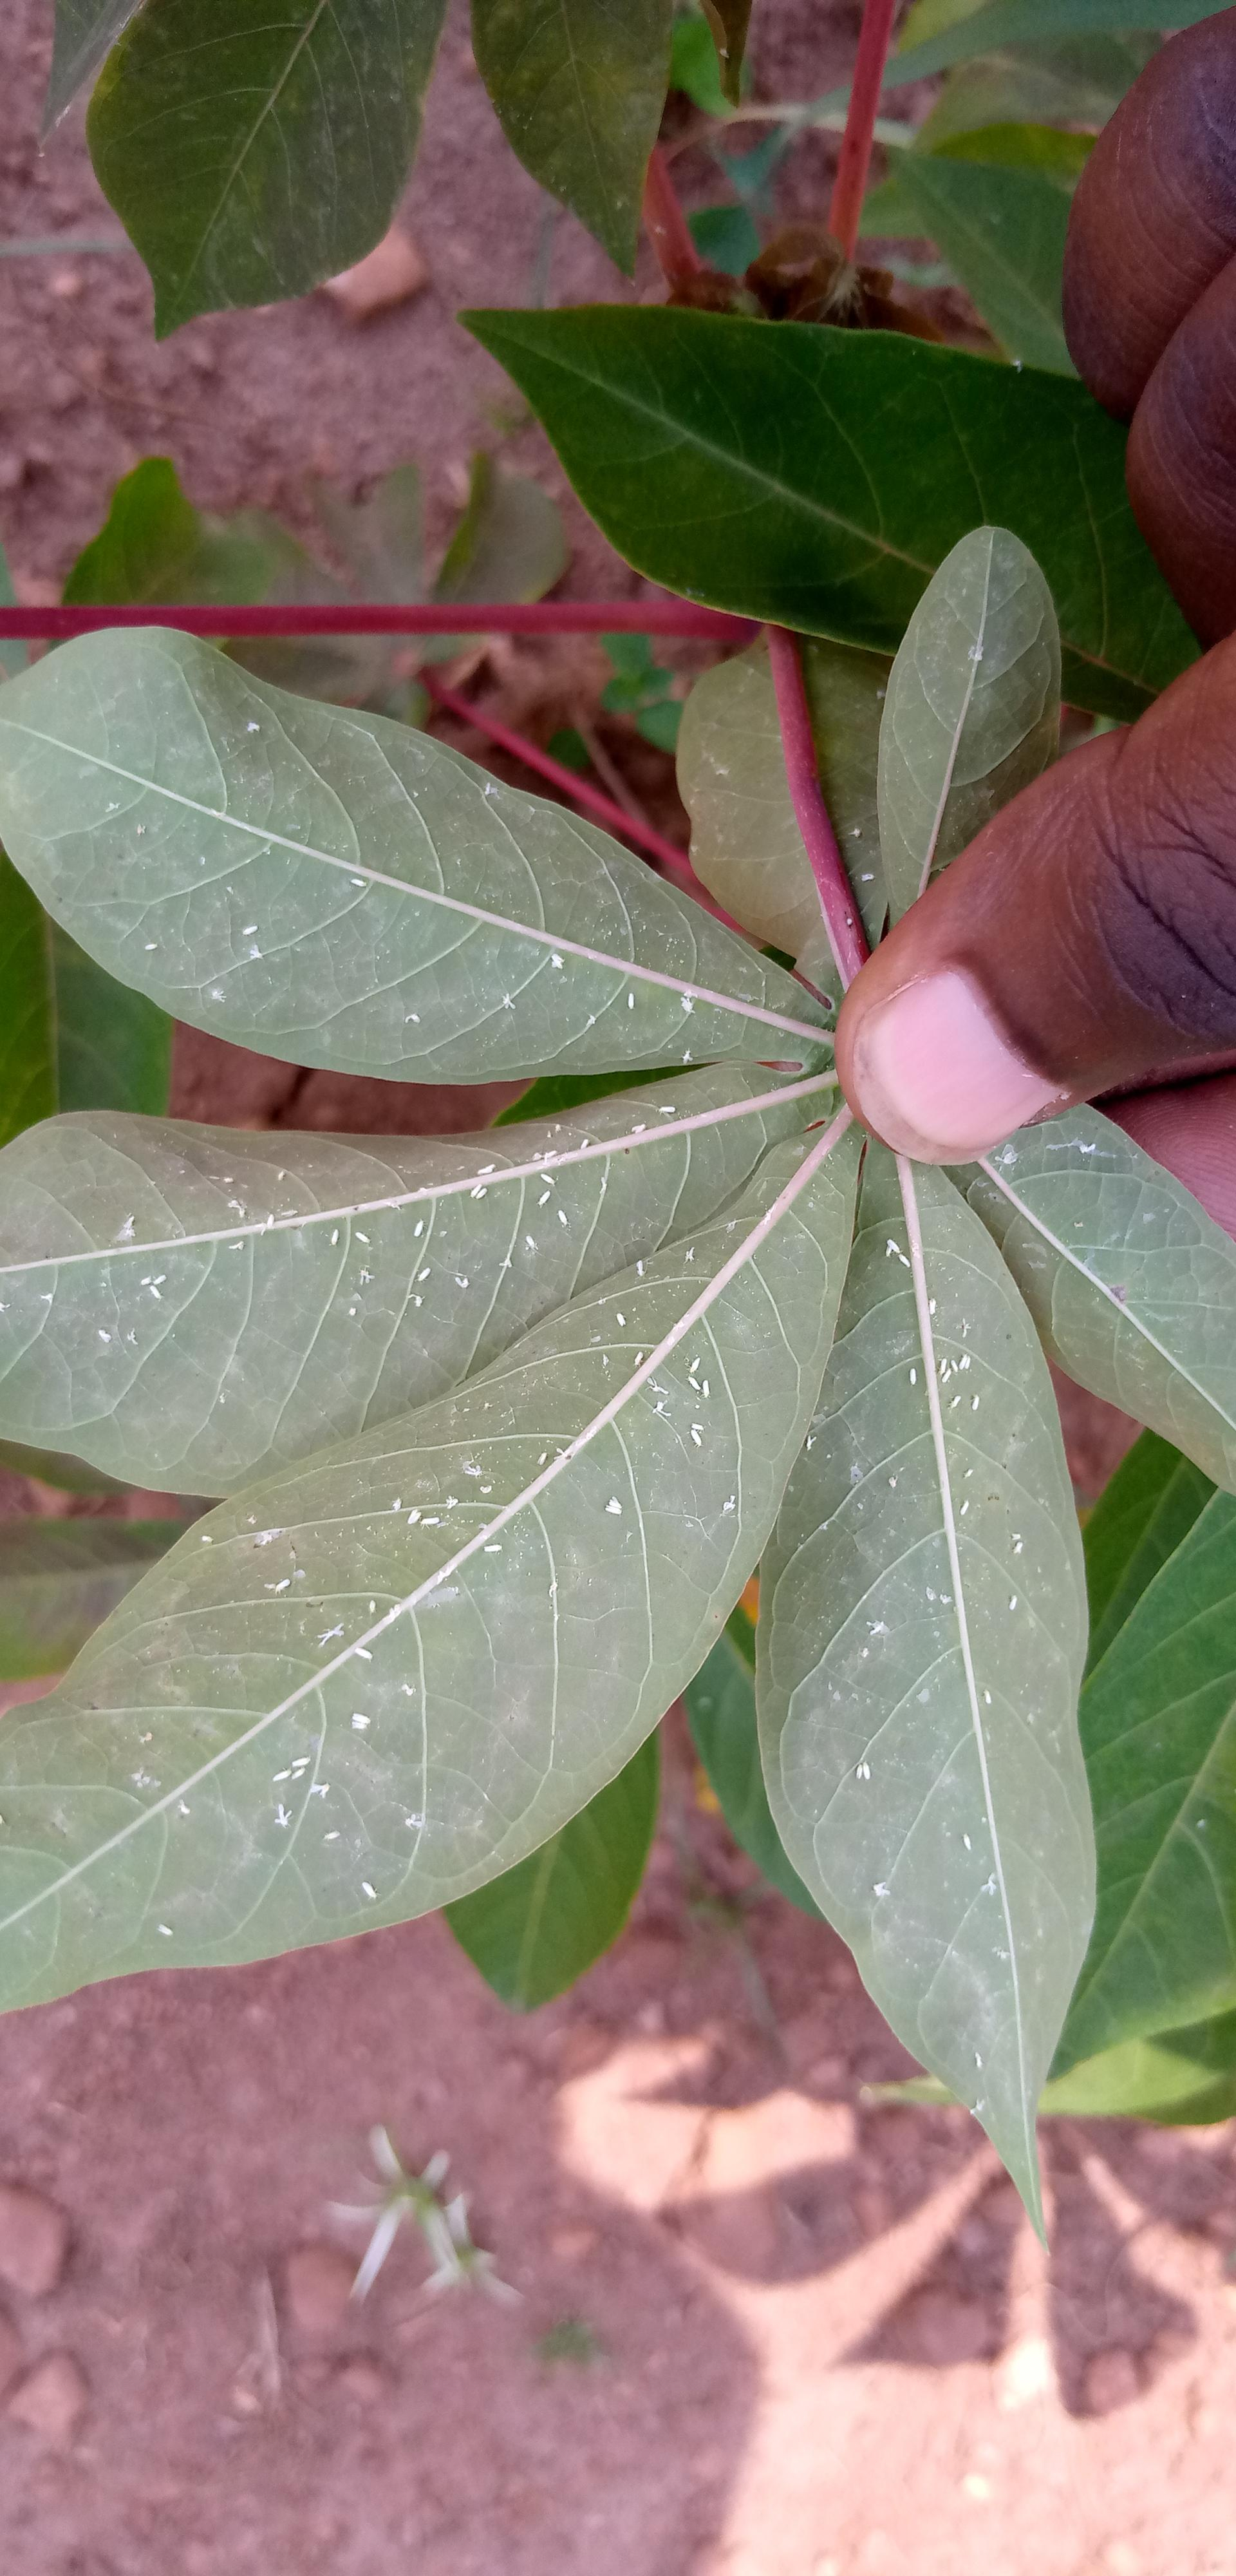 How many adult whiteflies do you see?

103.